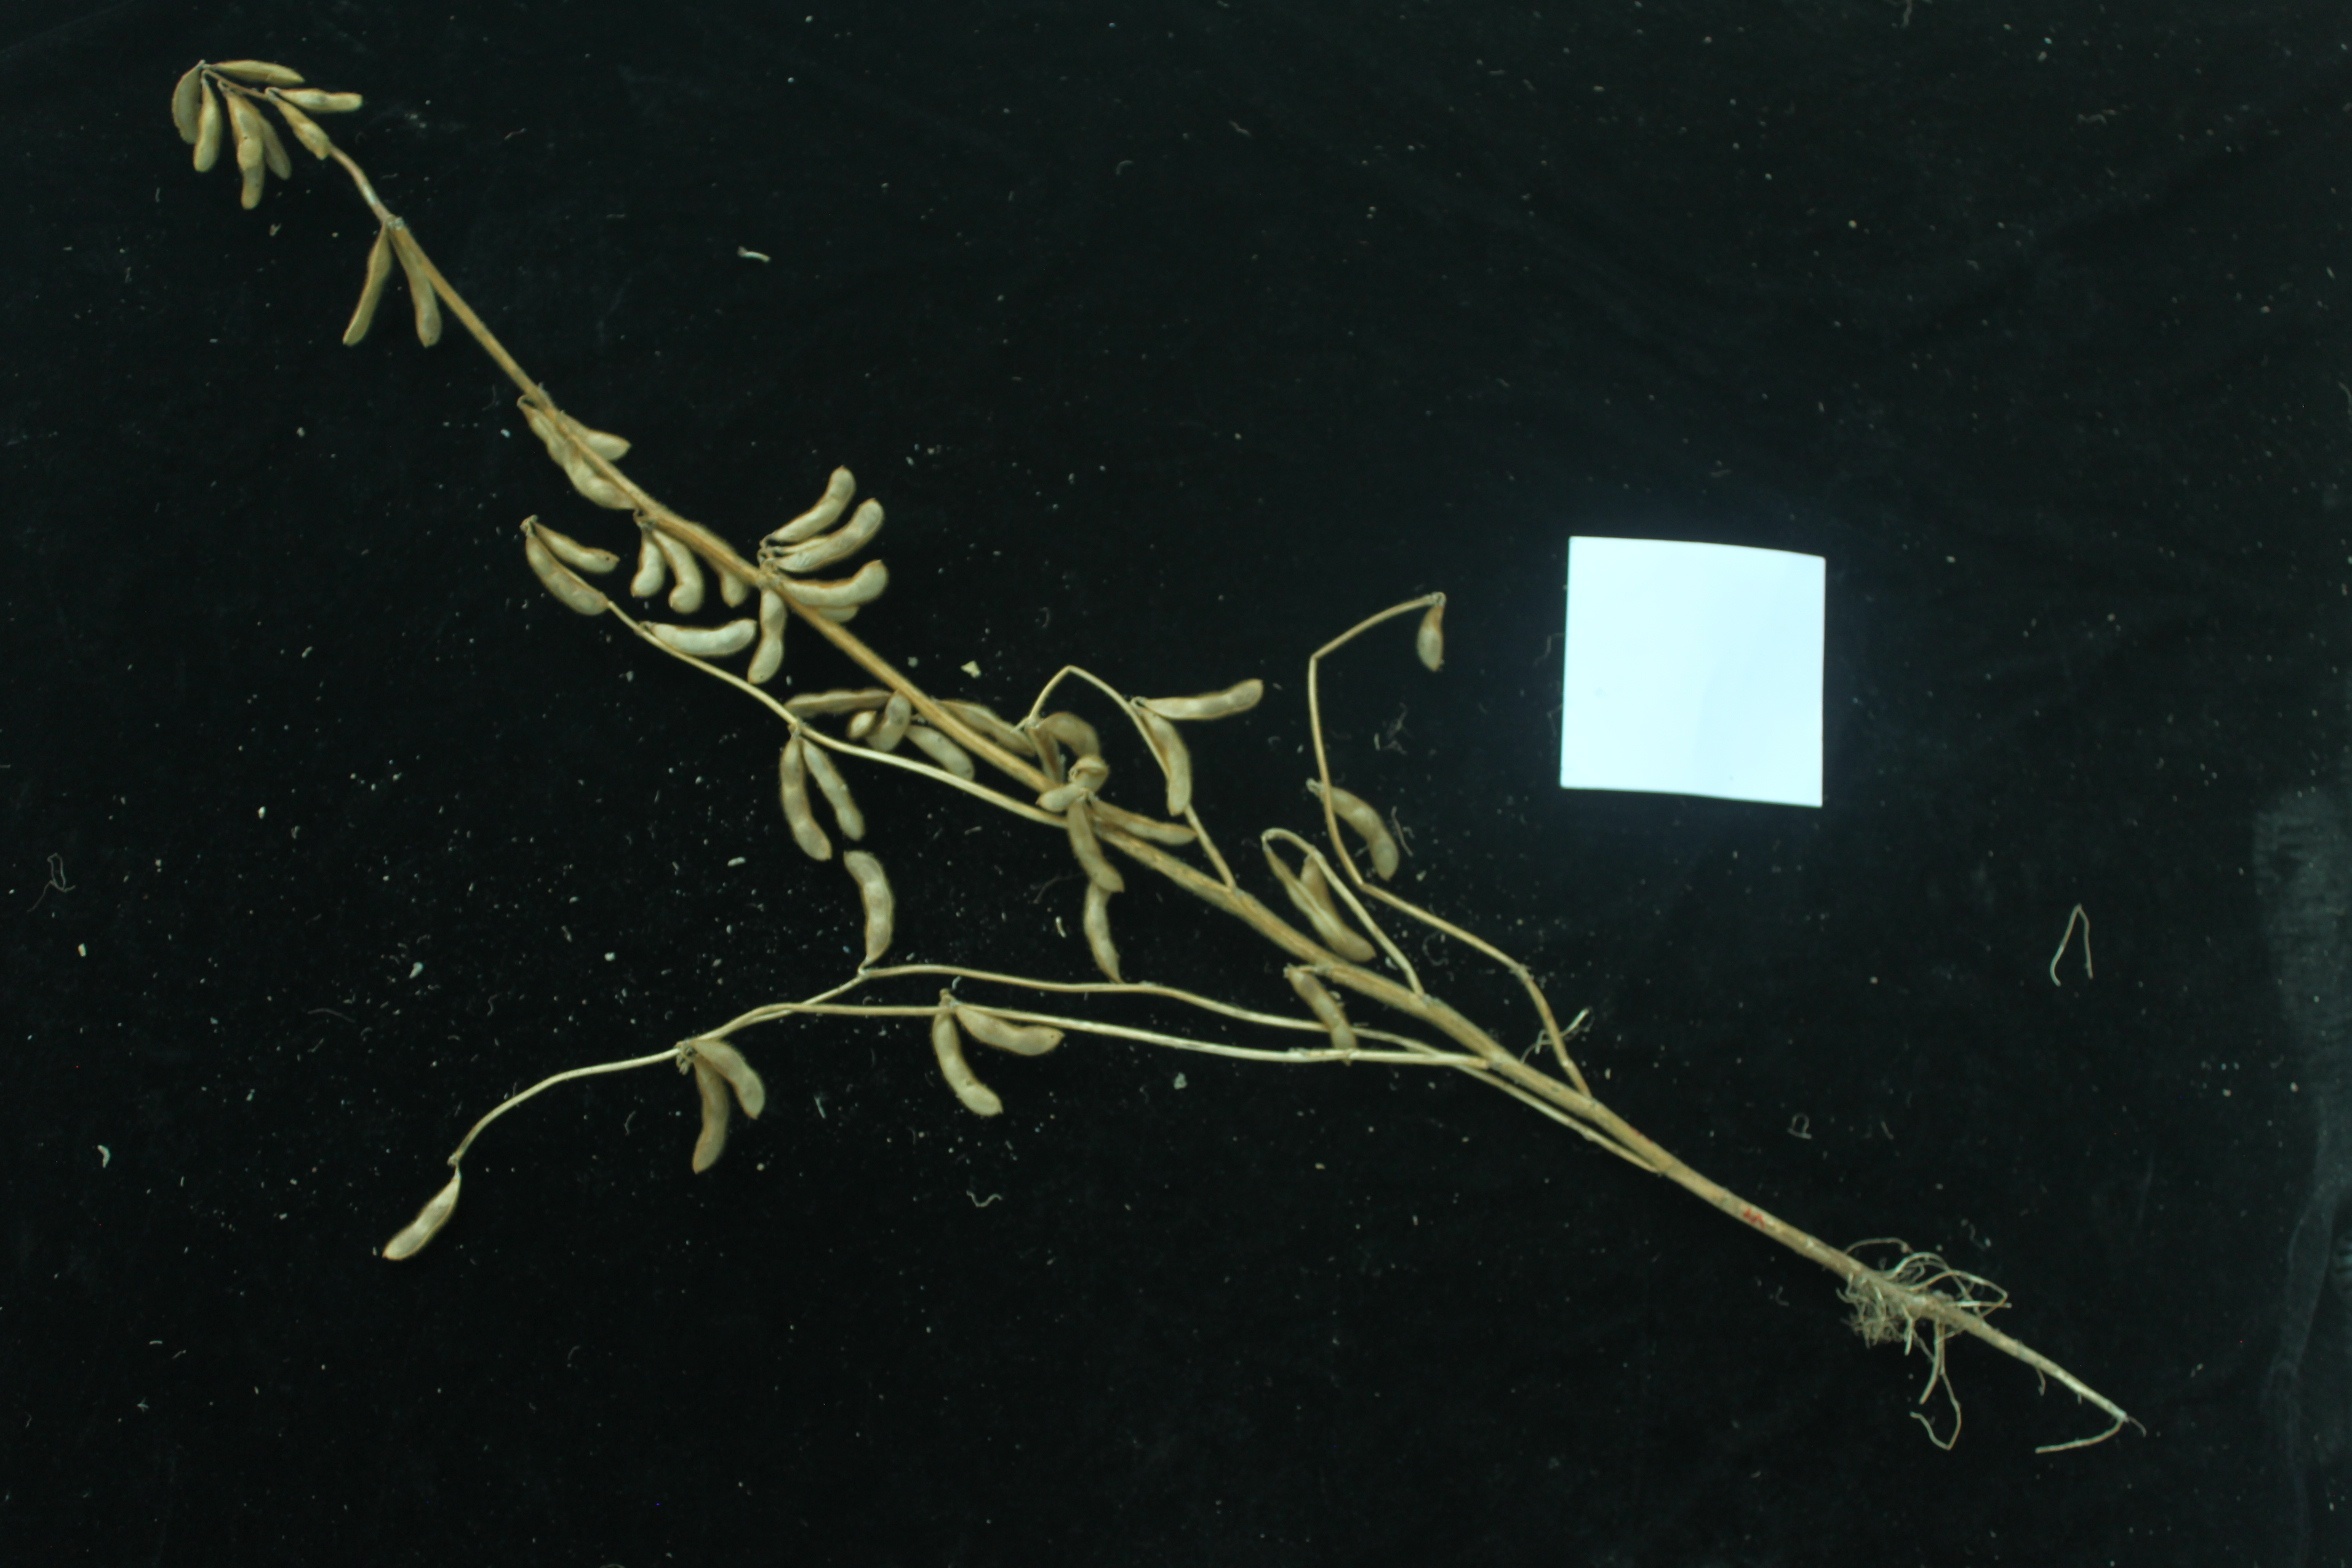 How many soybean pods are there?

51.